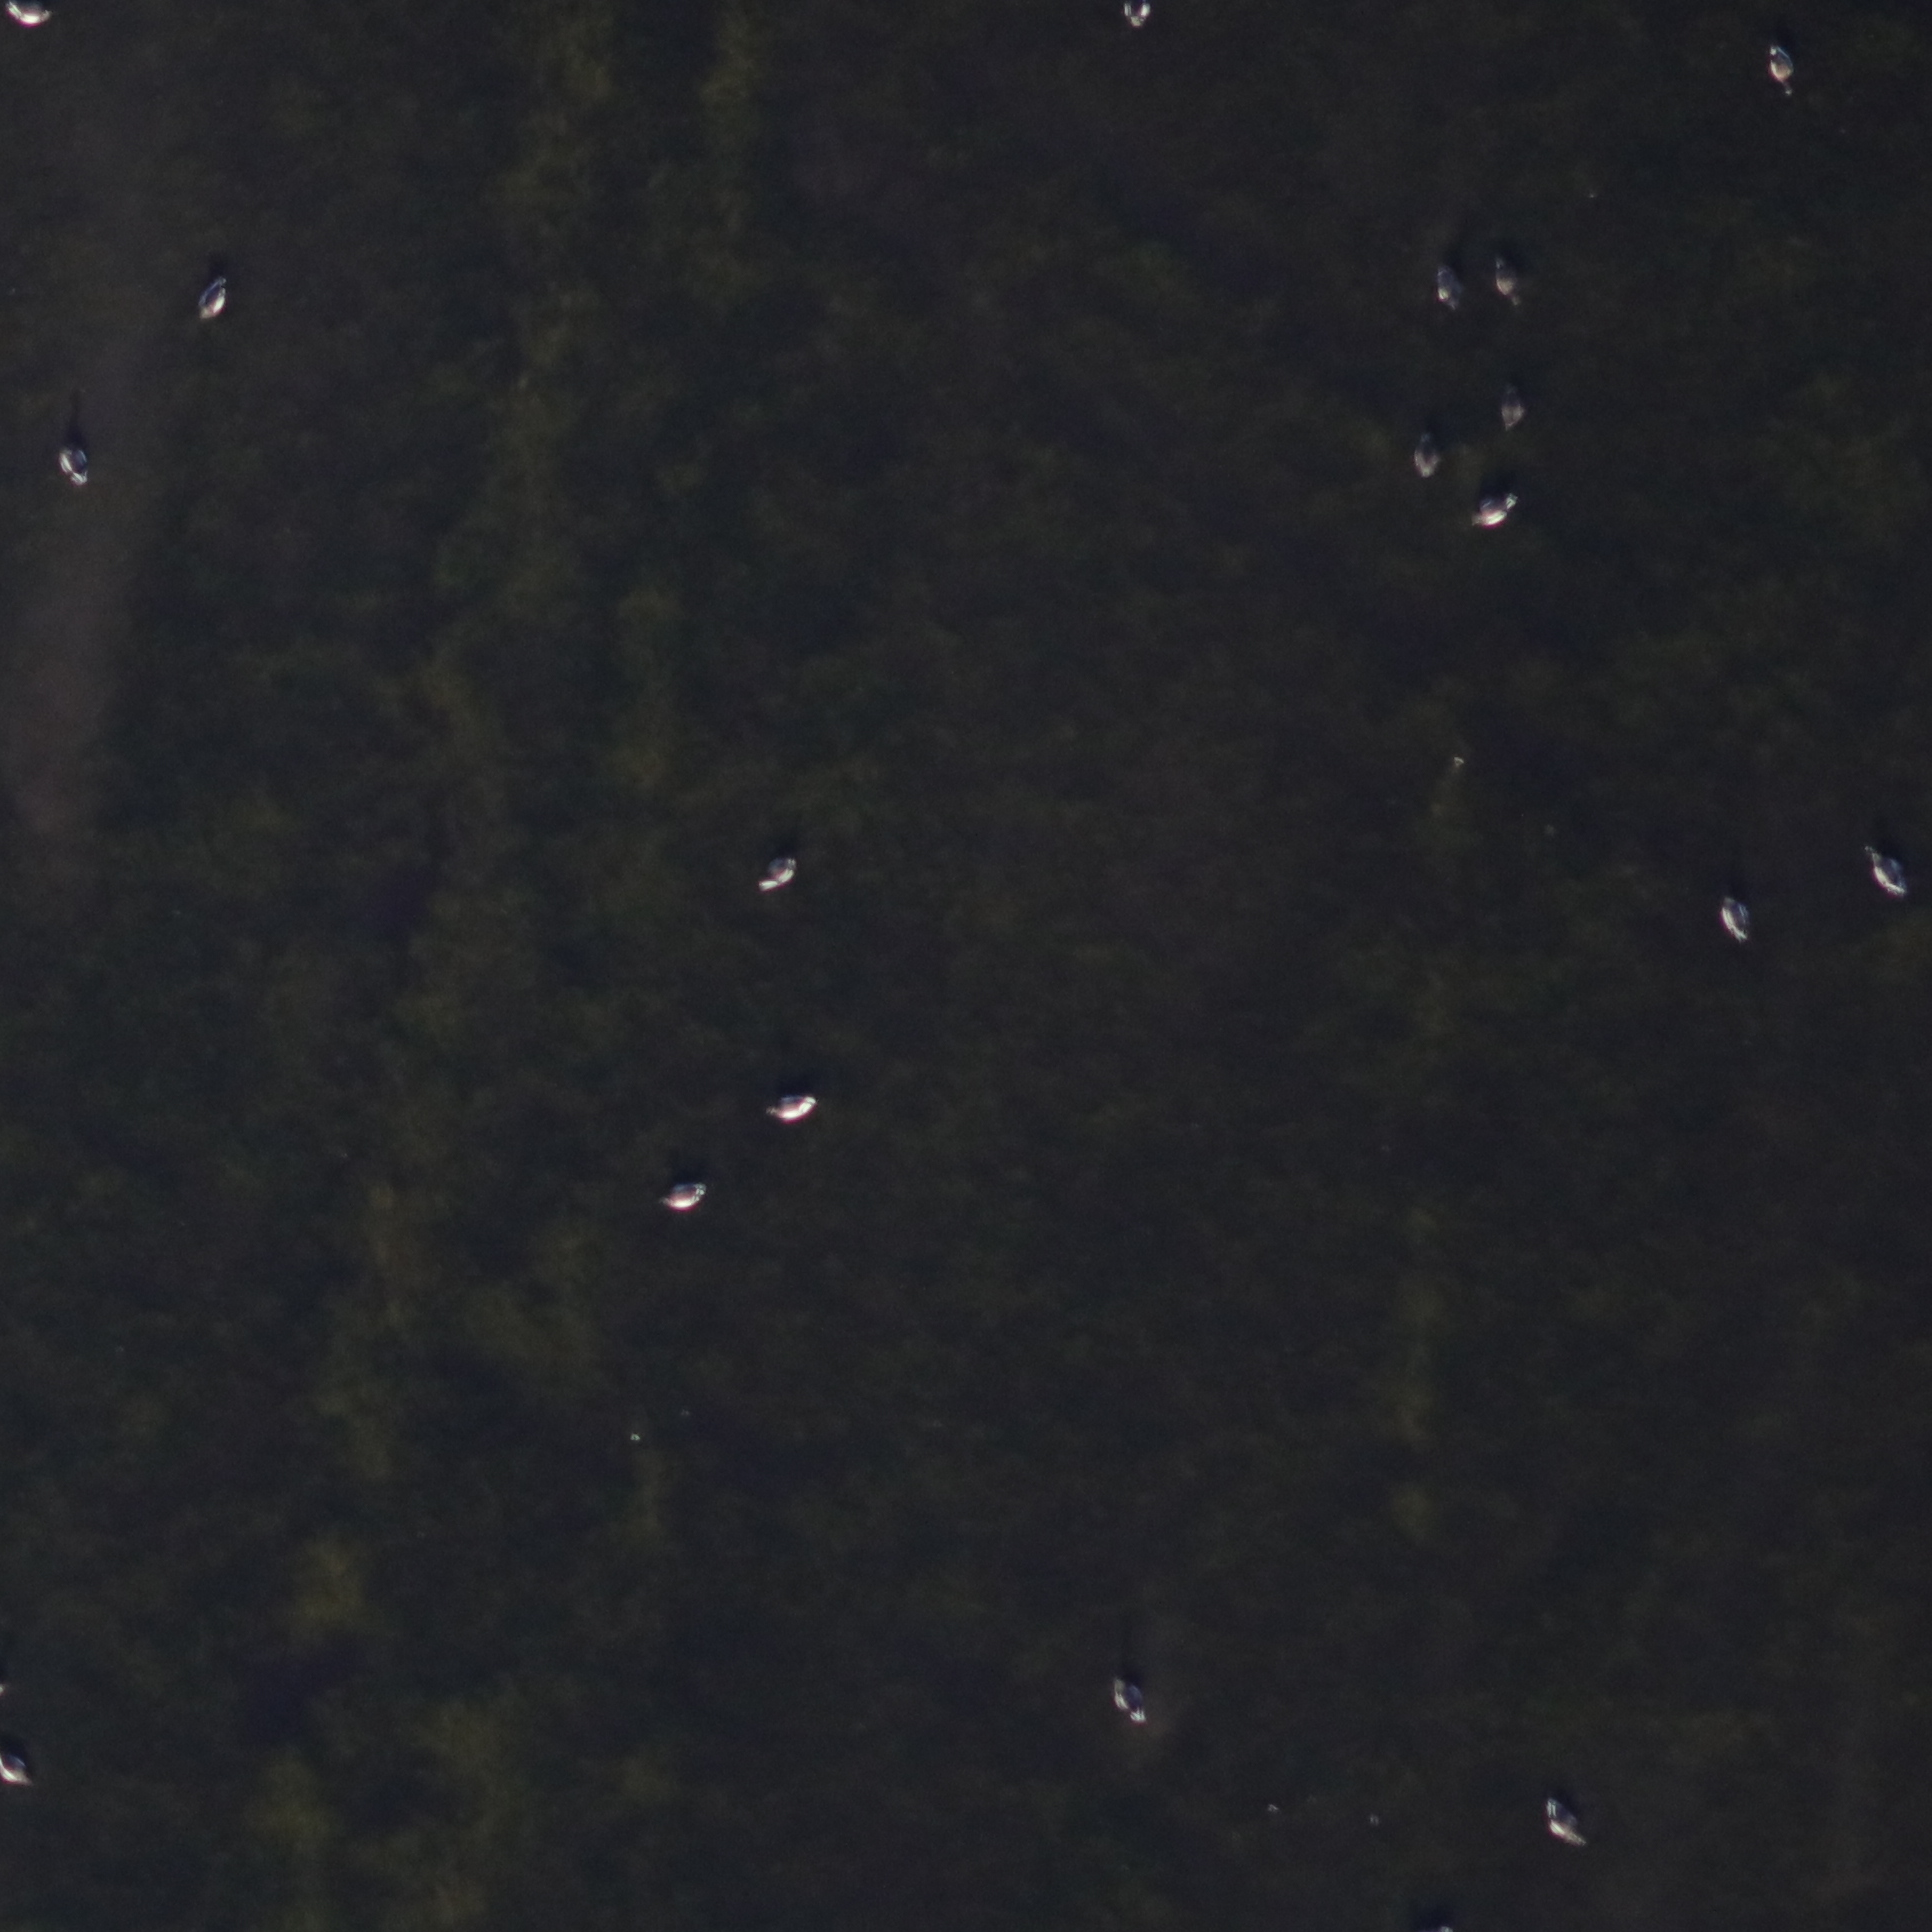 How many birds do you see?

16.